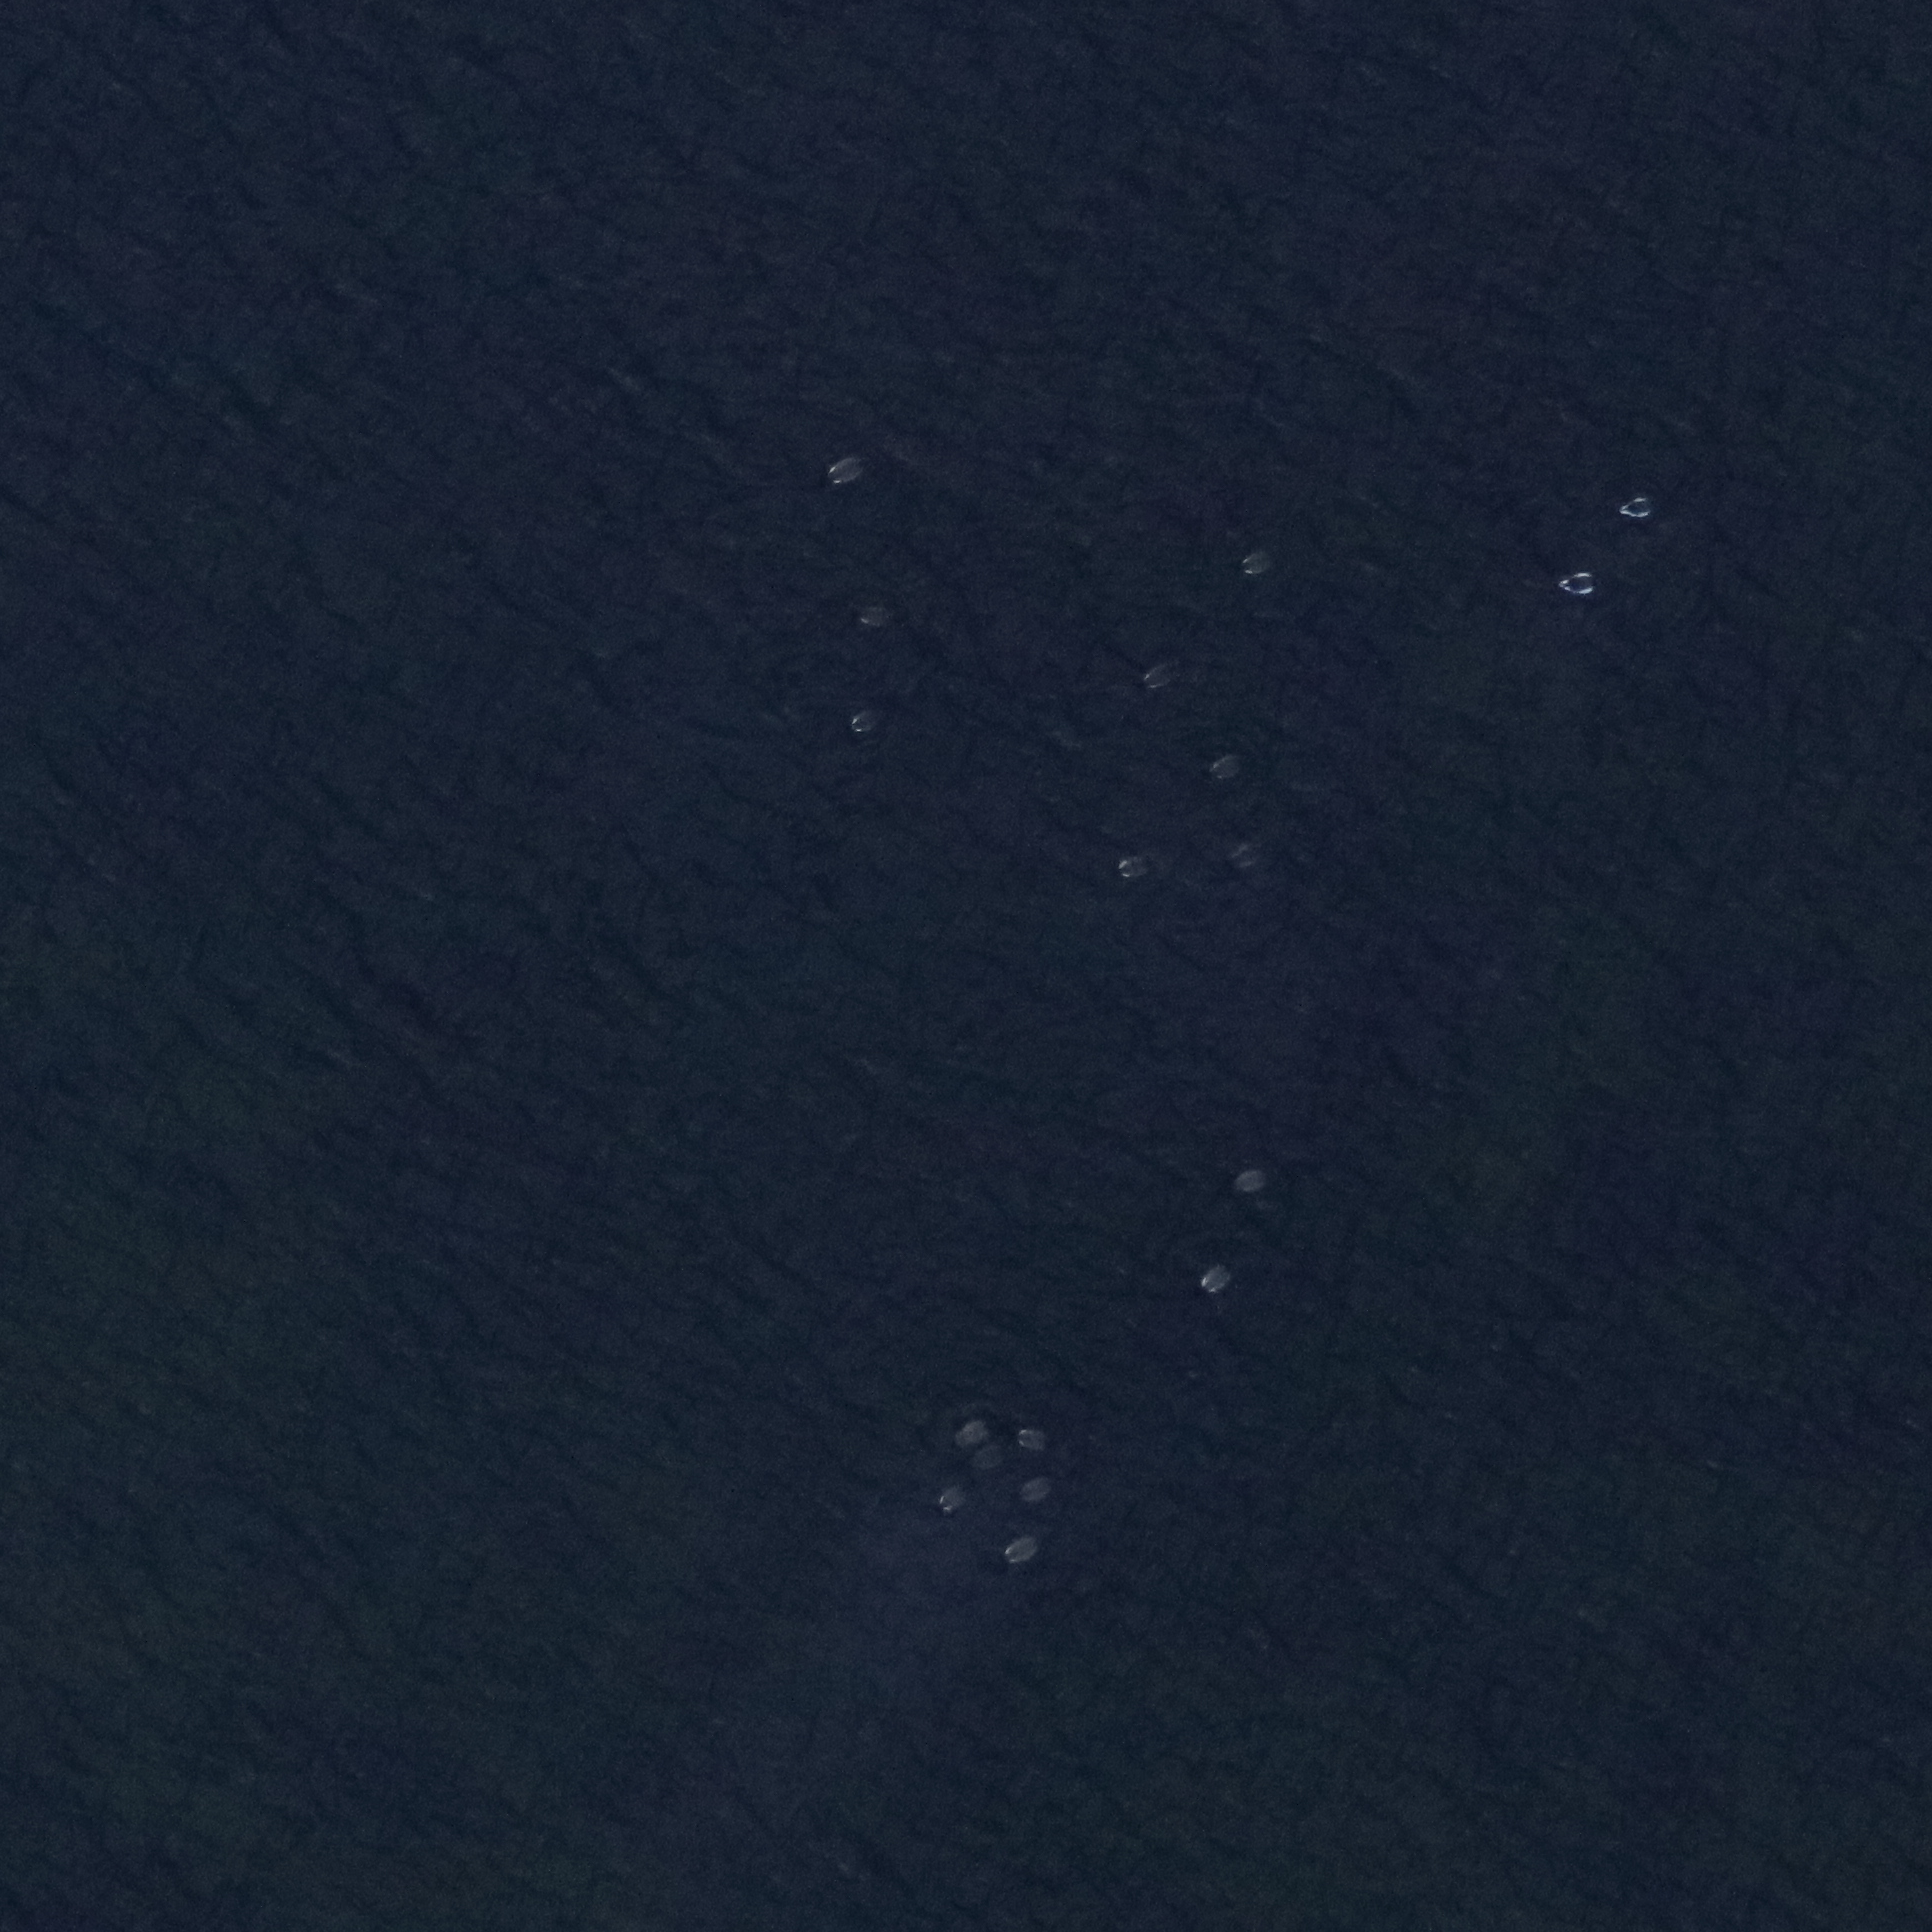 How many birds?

18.